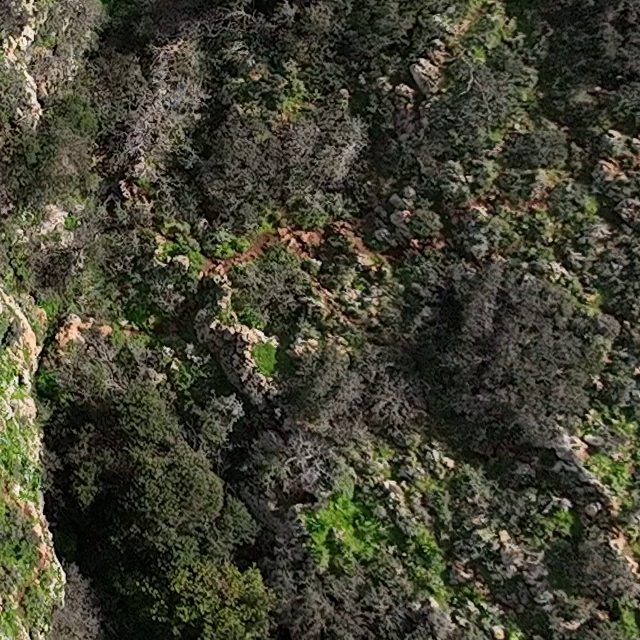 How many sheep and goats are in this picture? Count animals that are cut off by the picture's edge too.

0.